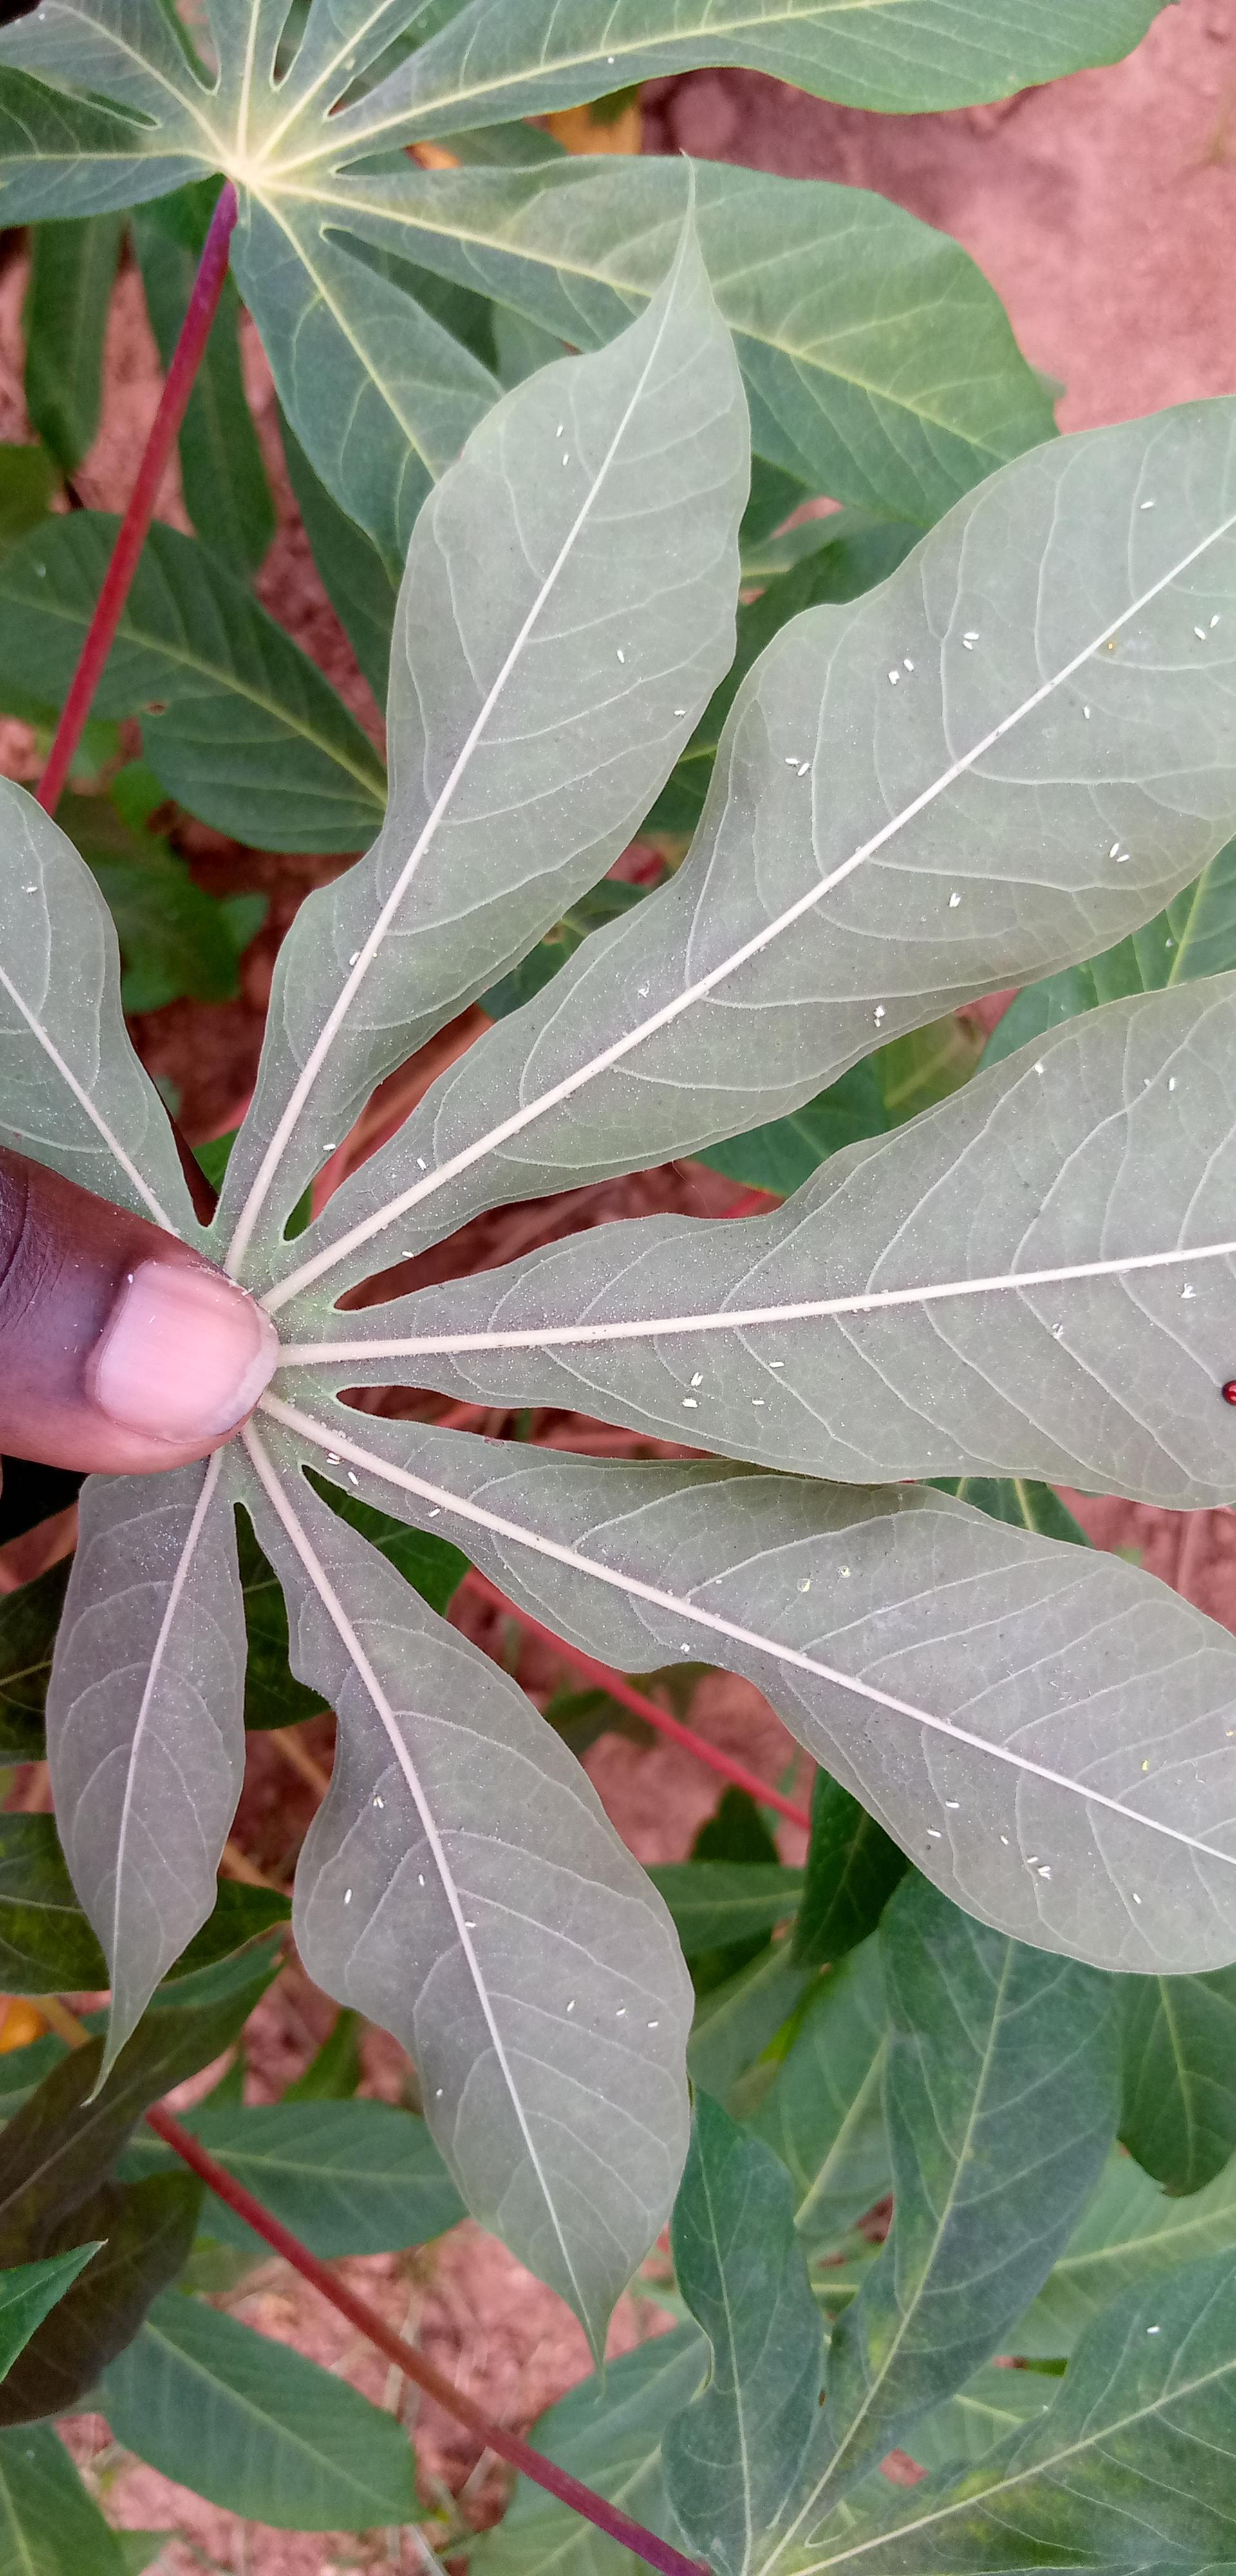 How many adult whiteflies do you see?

50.